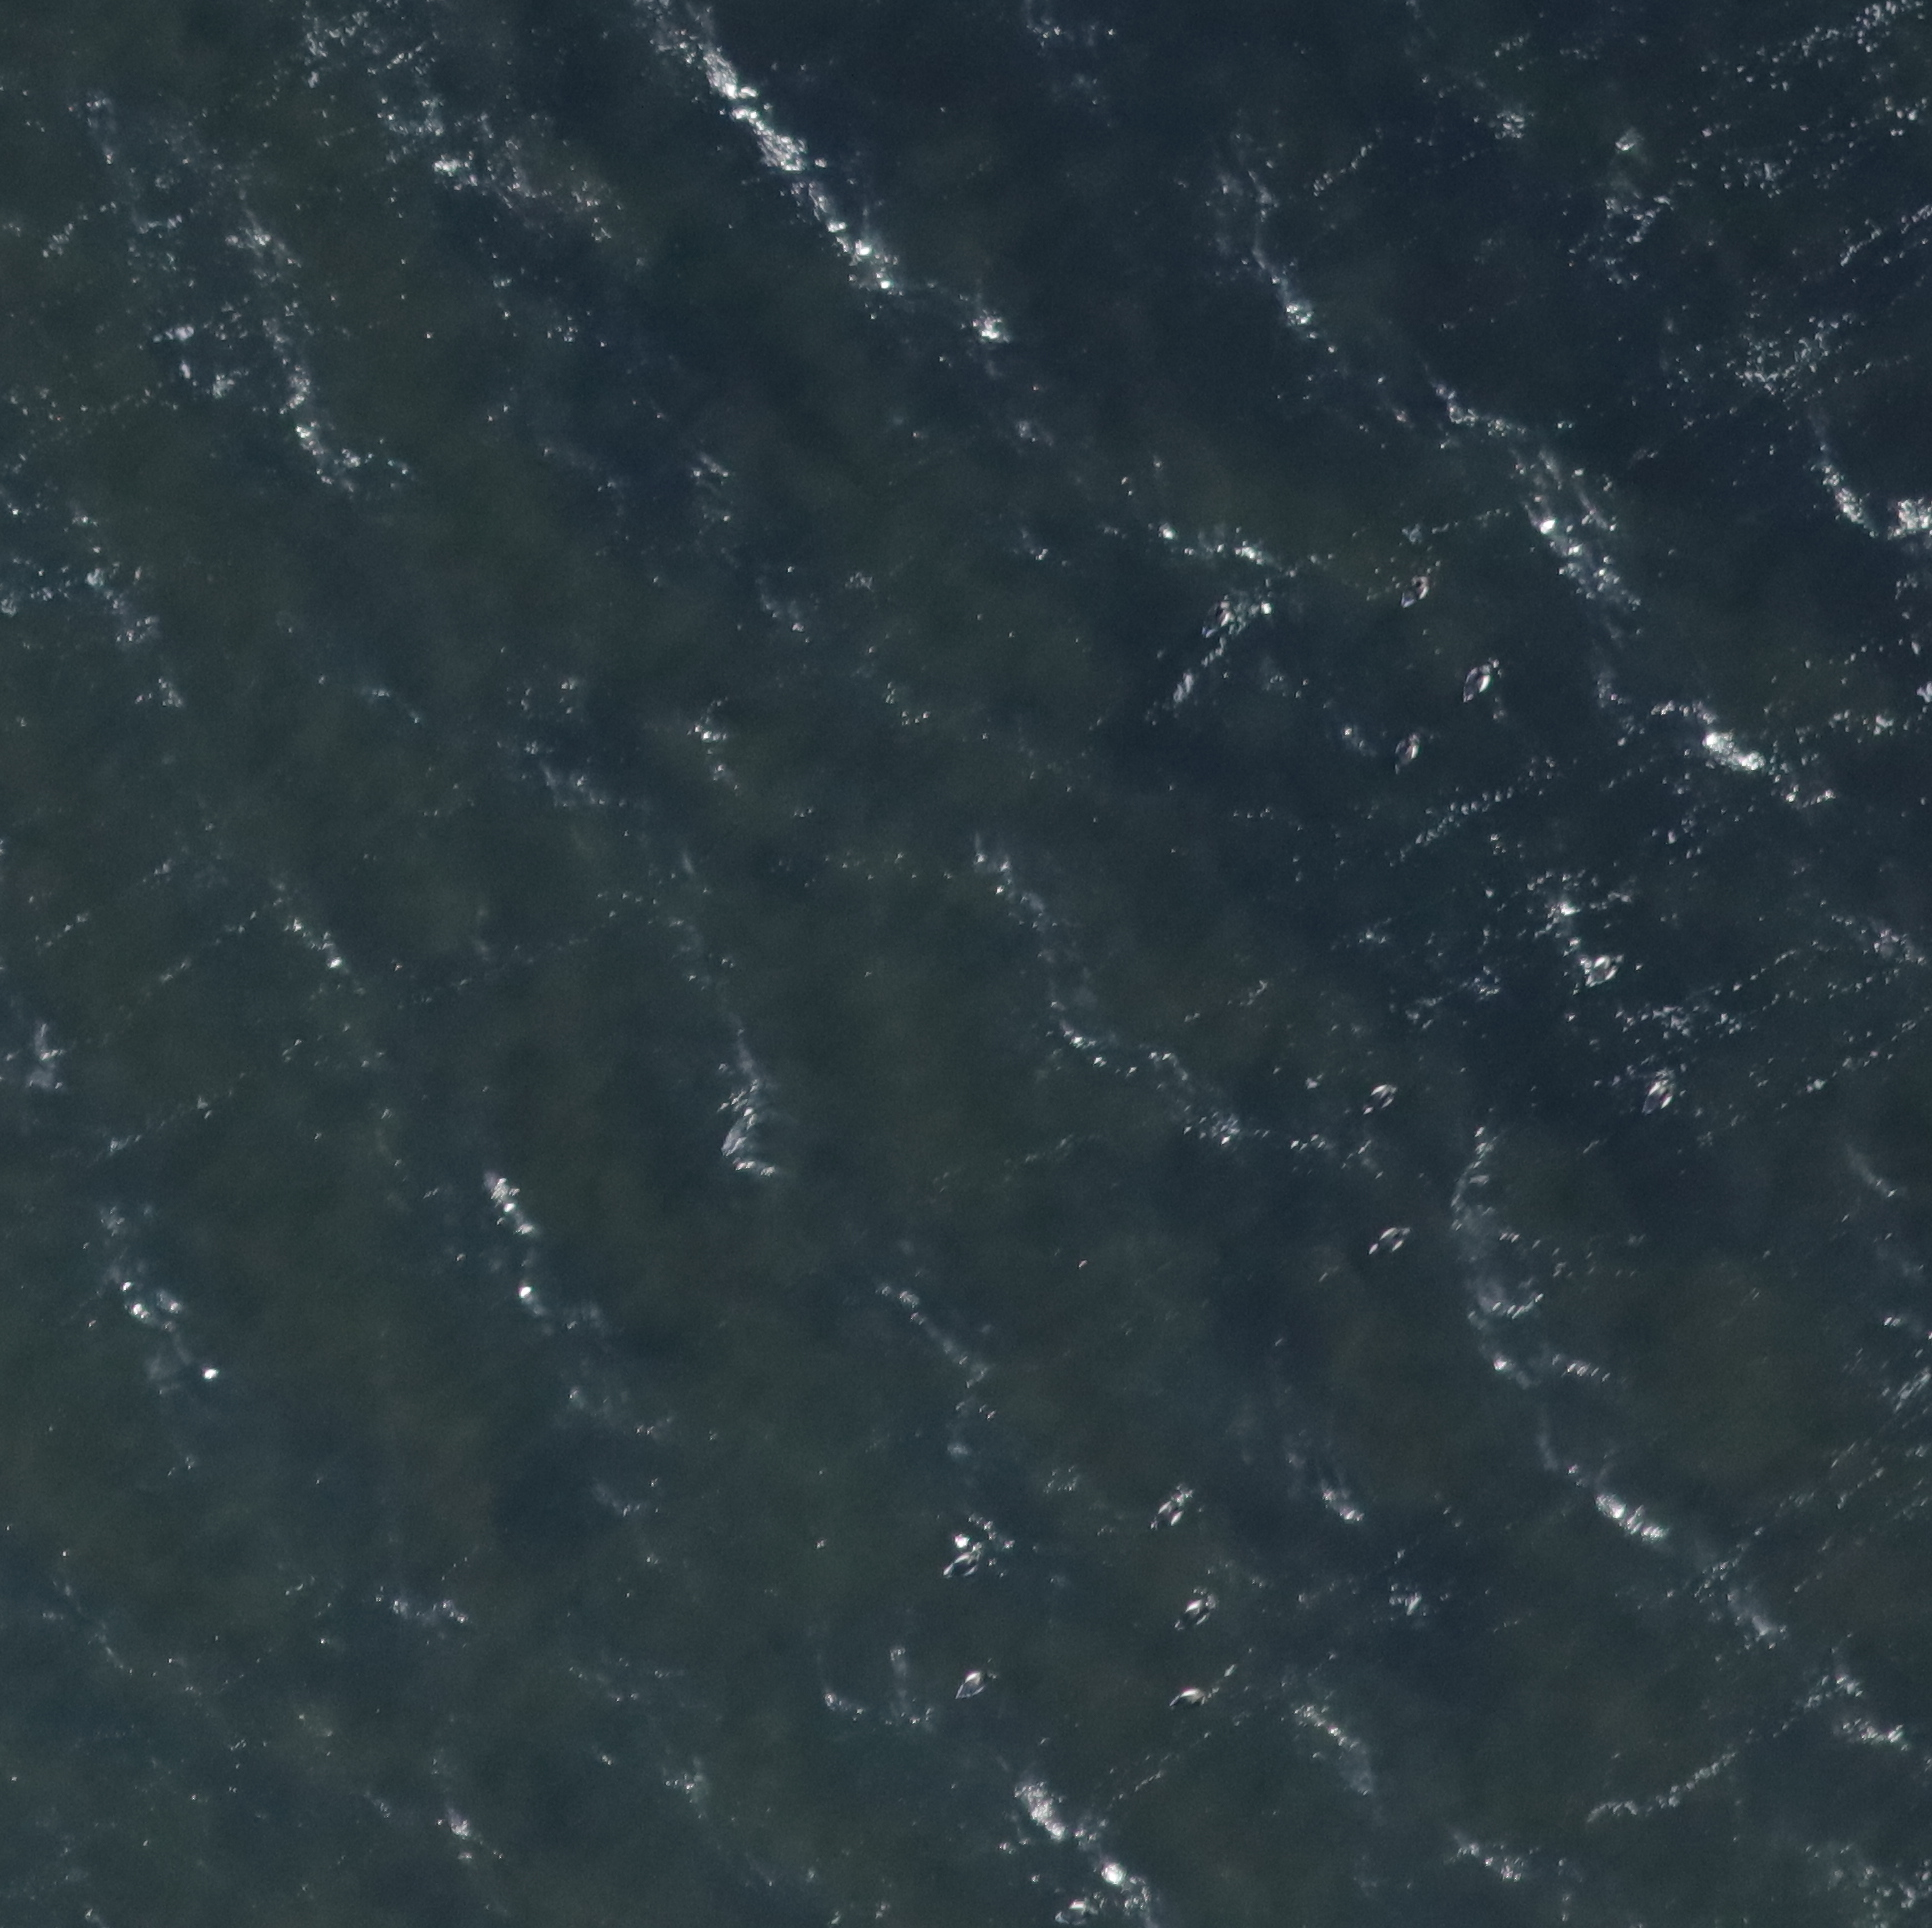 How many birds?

13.